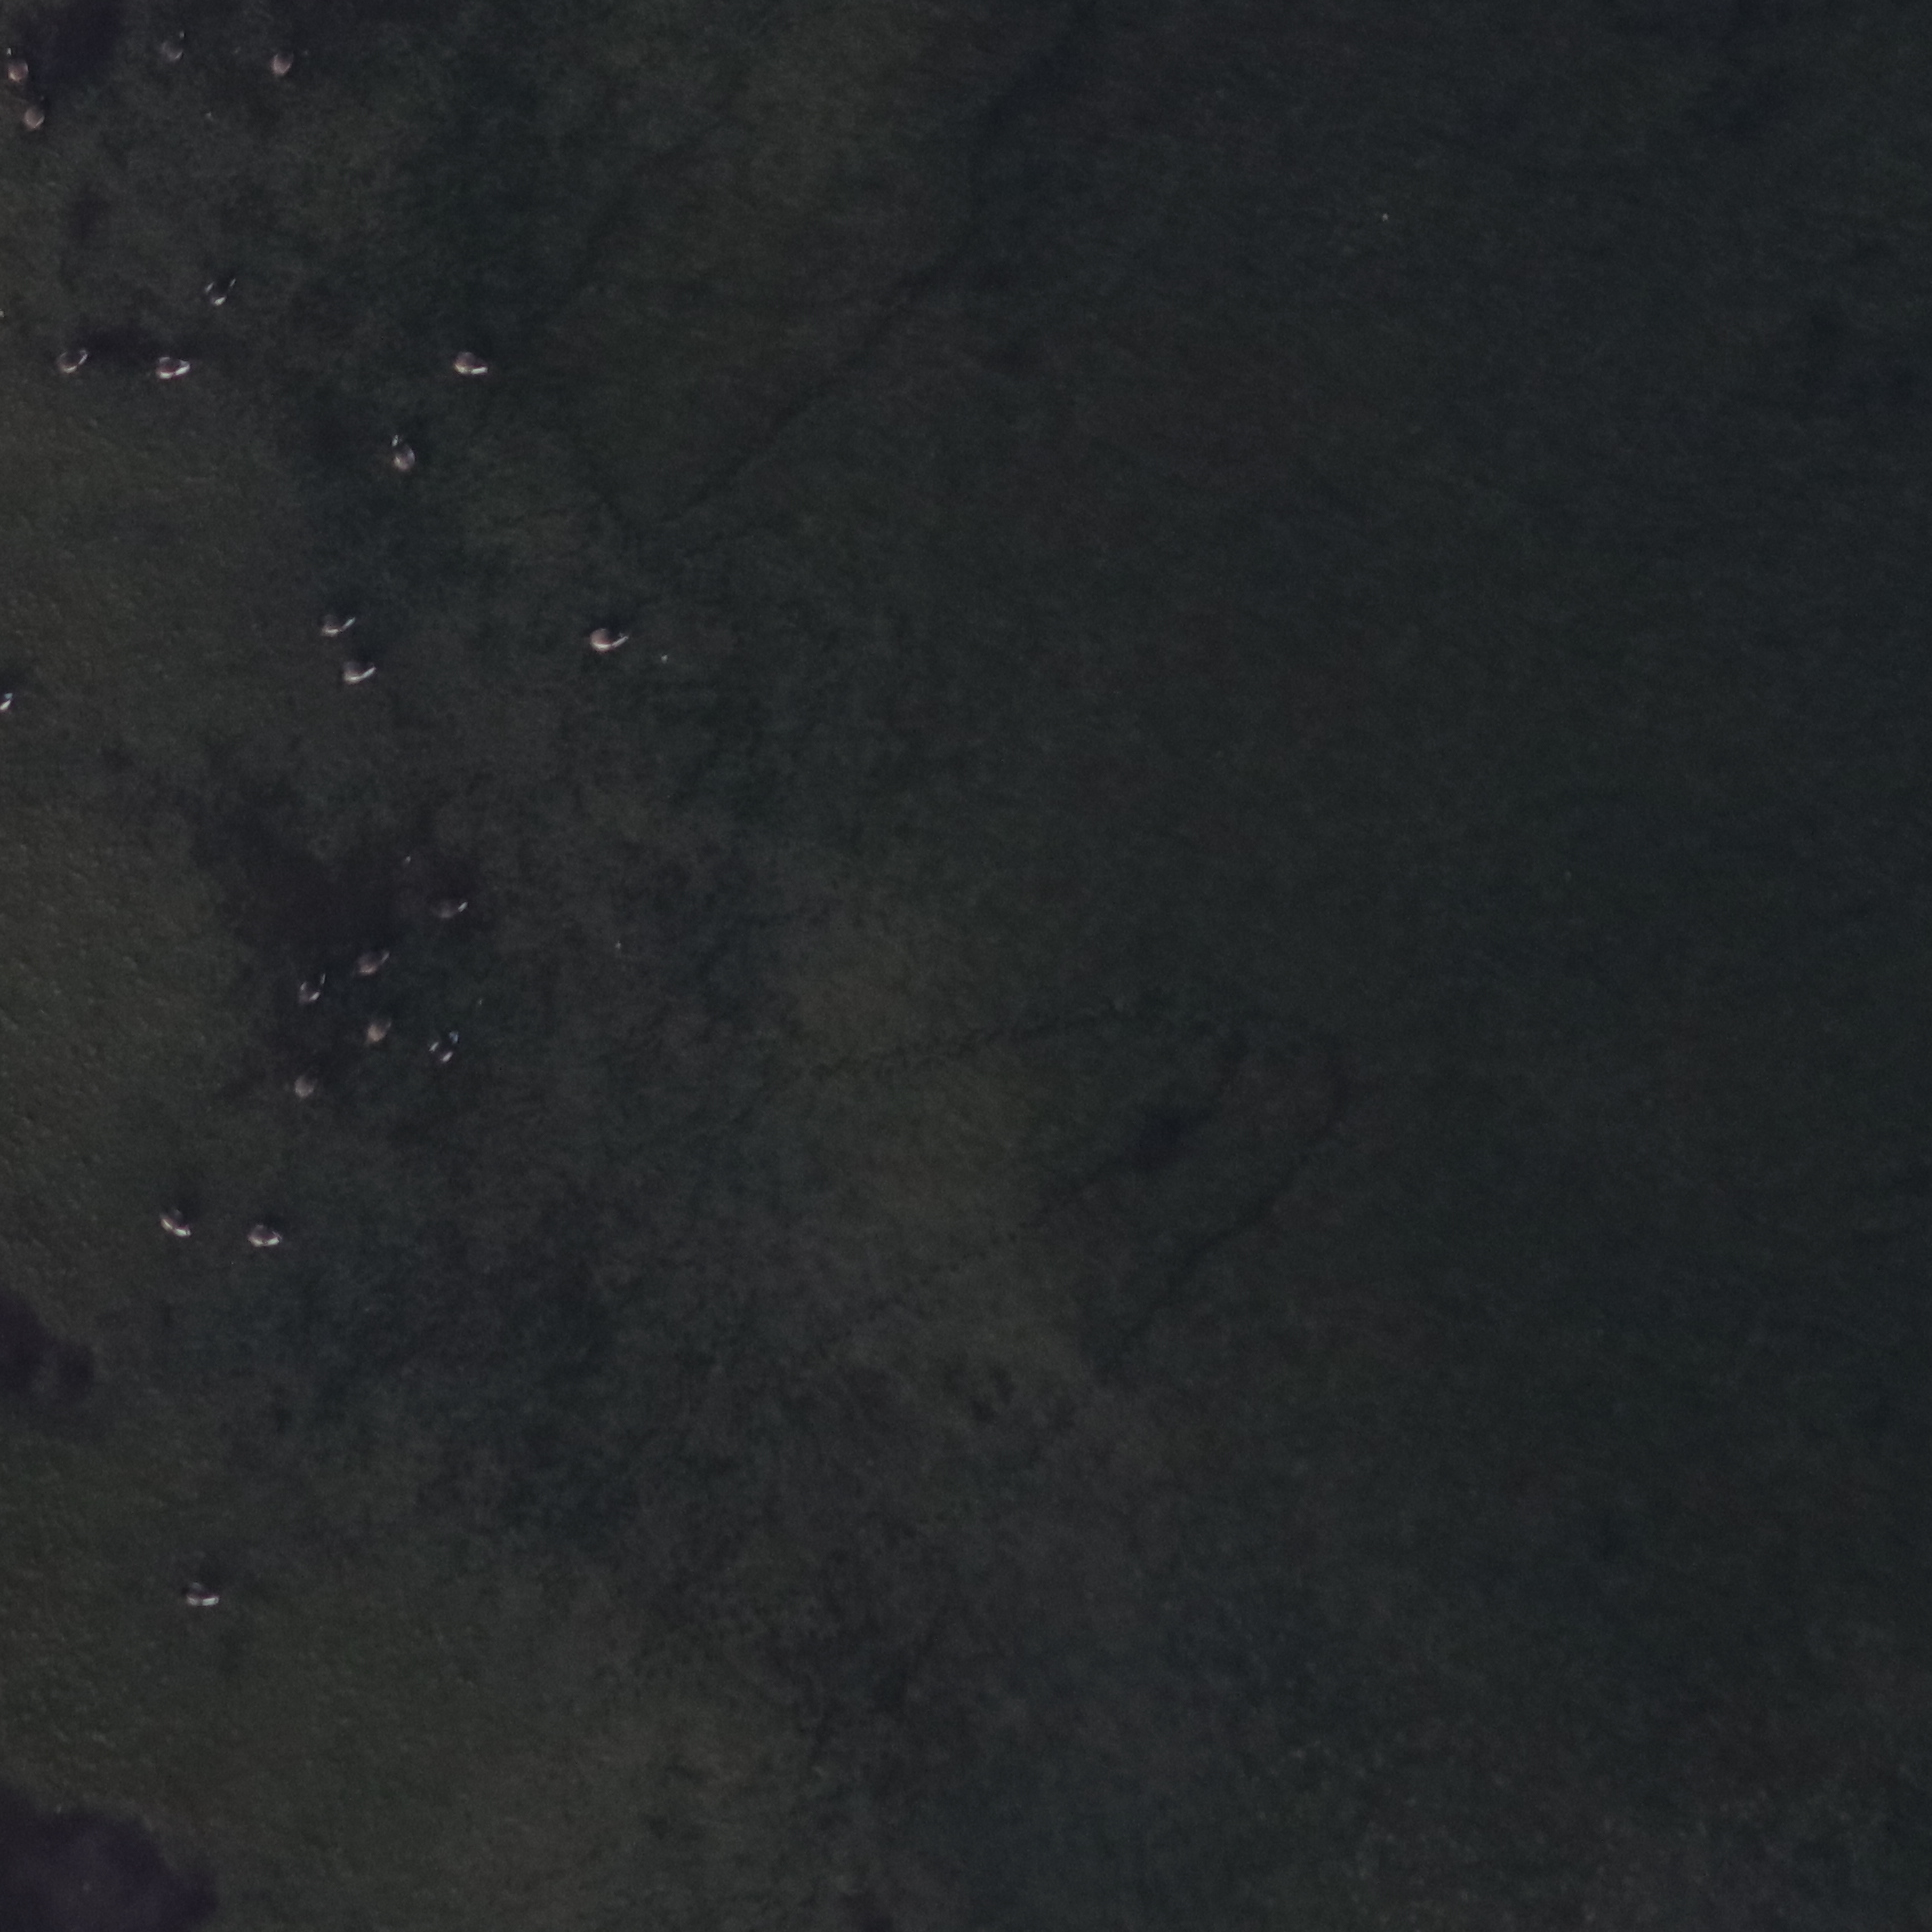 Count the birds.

21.